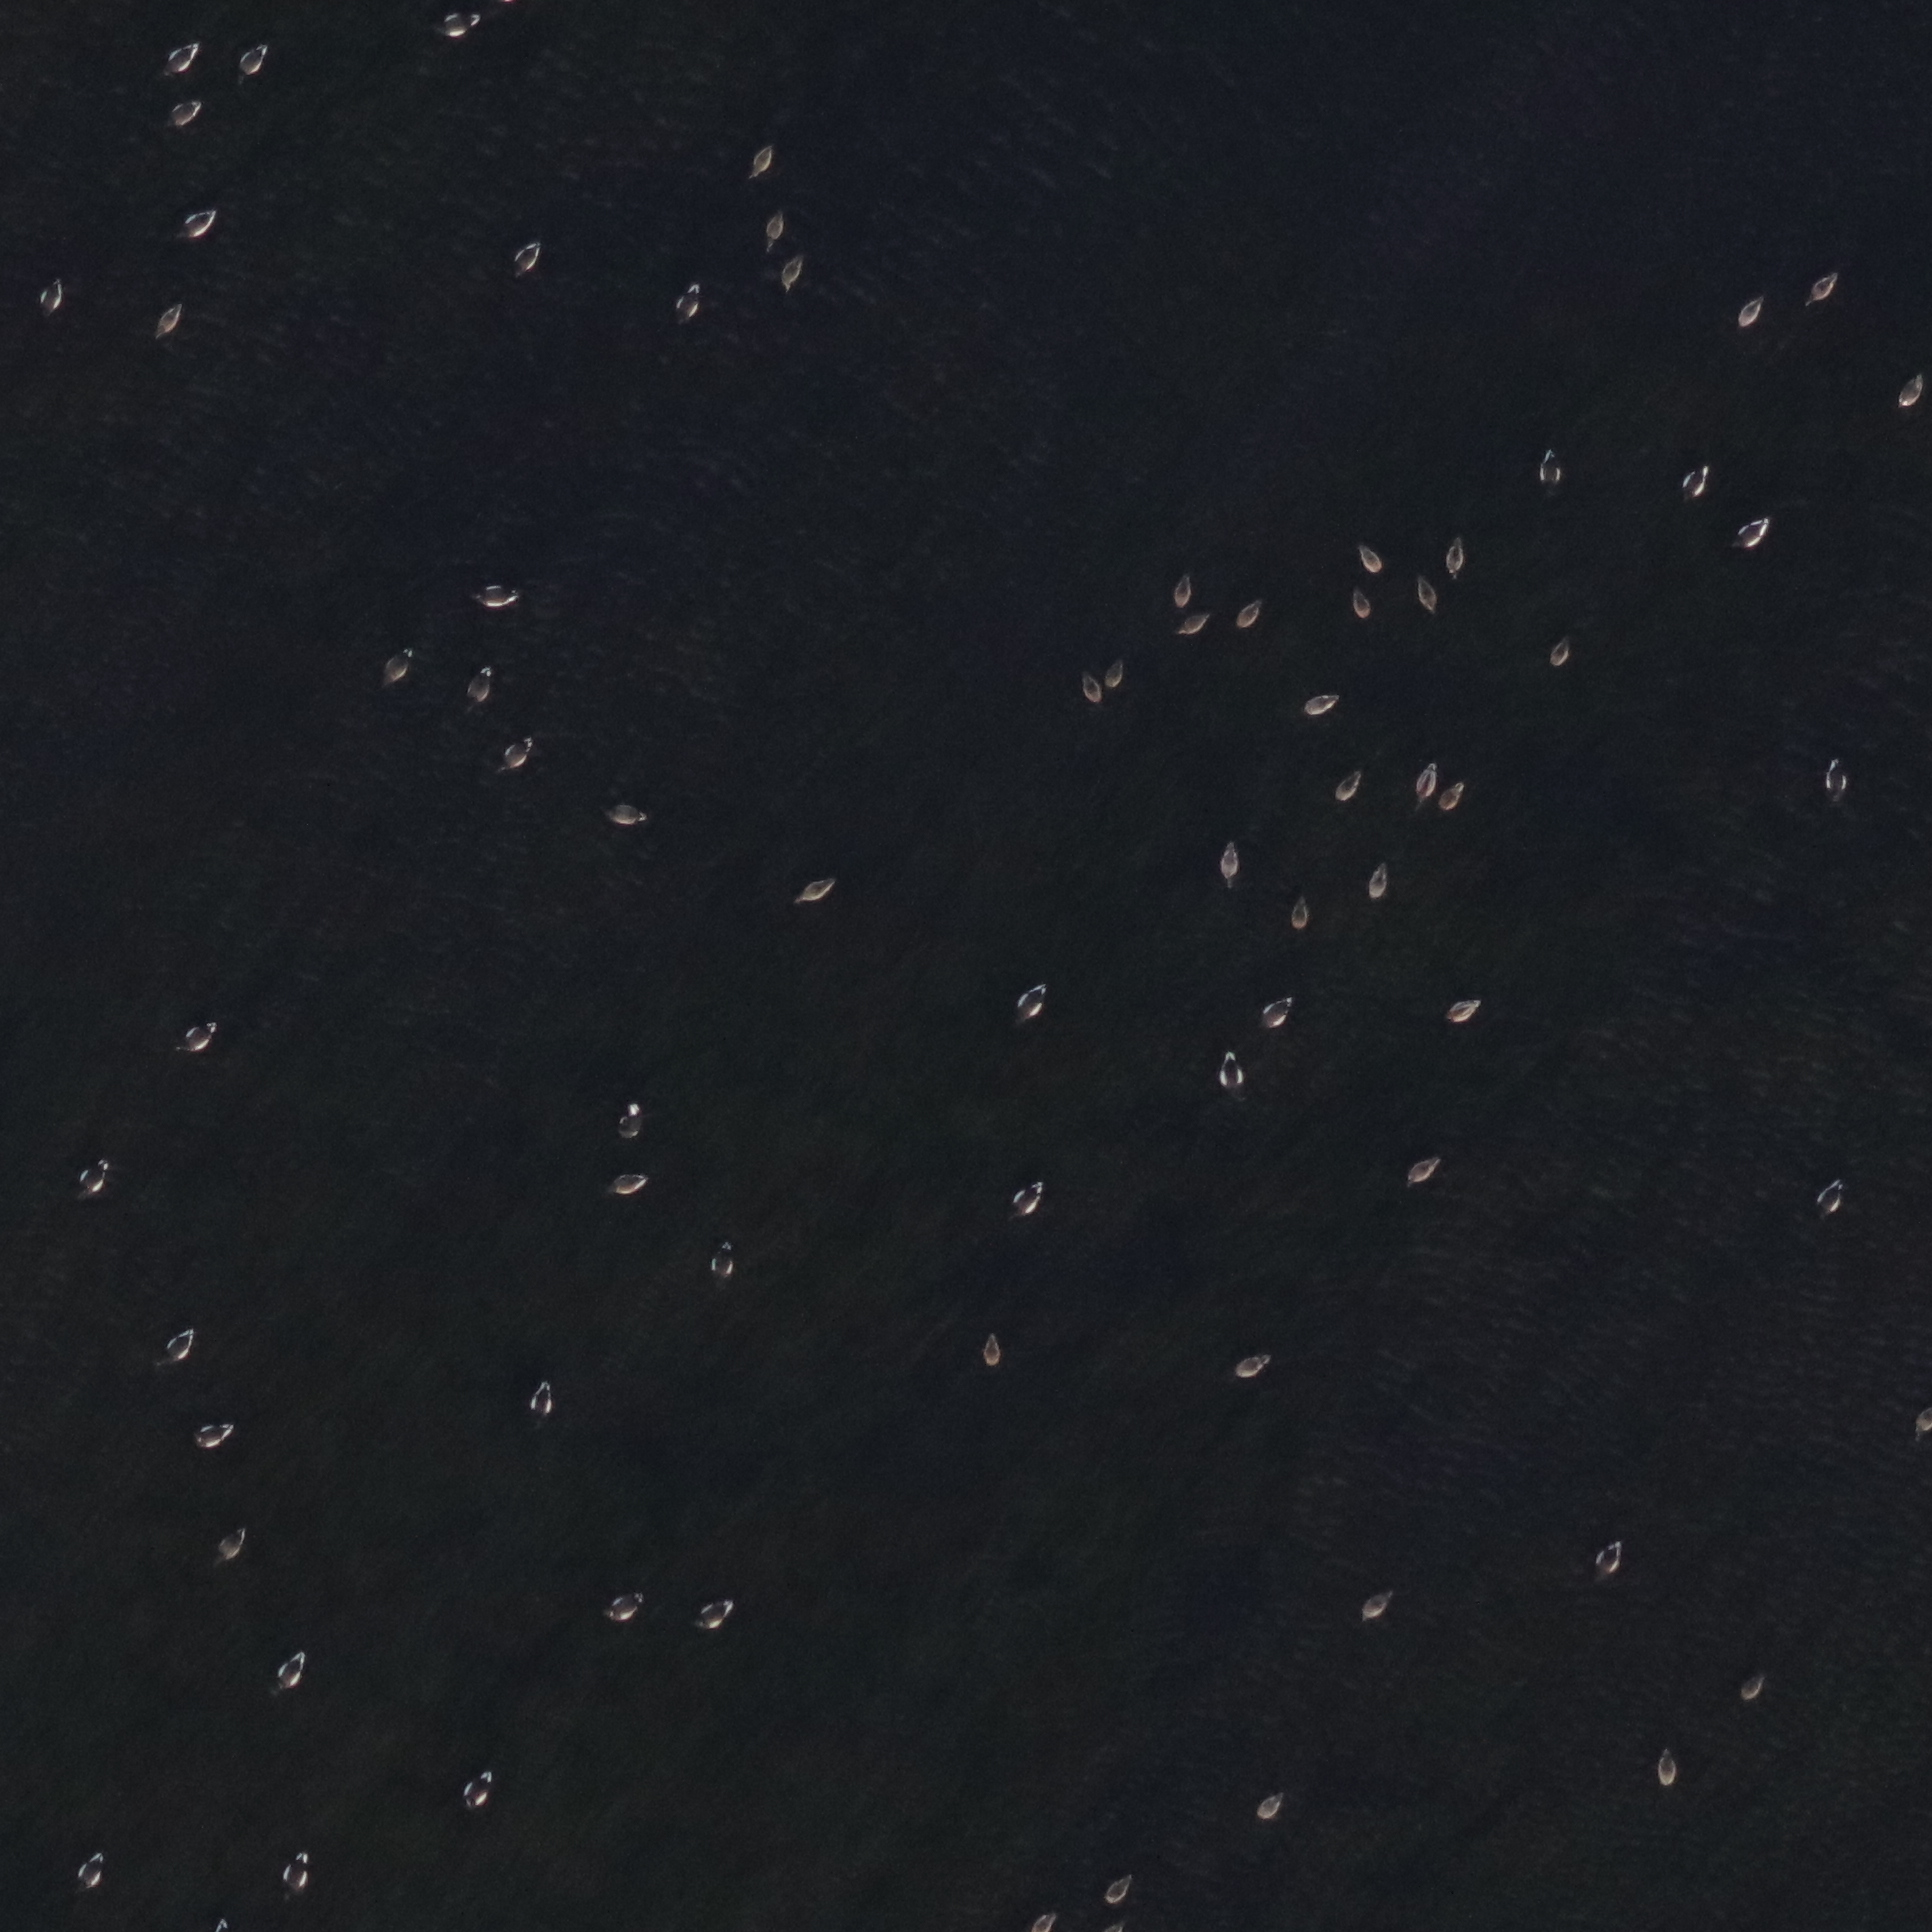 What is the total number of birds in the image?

74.